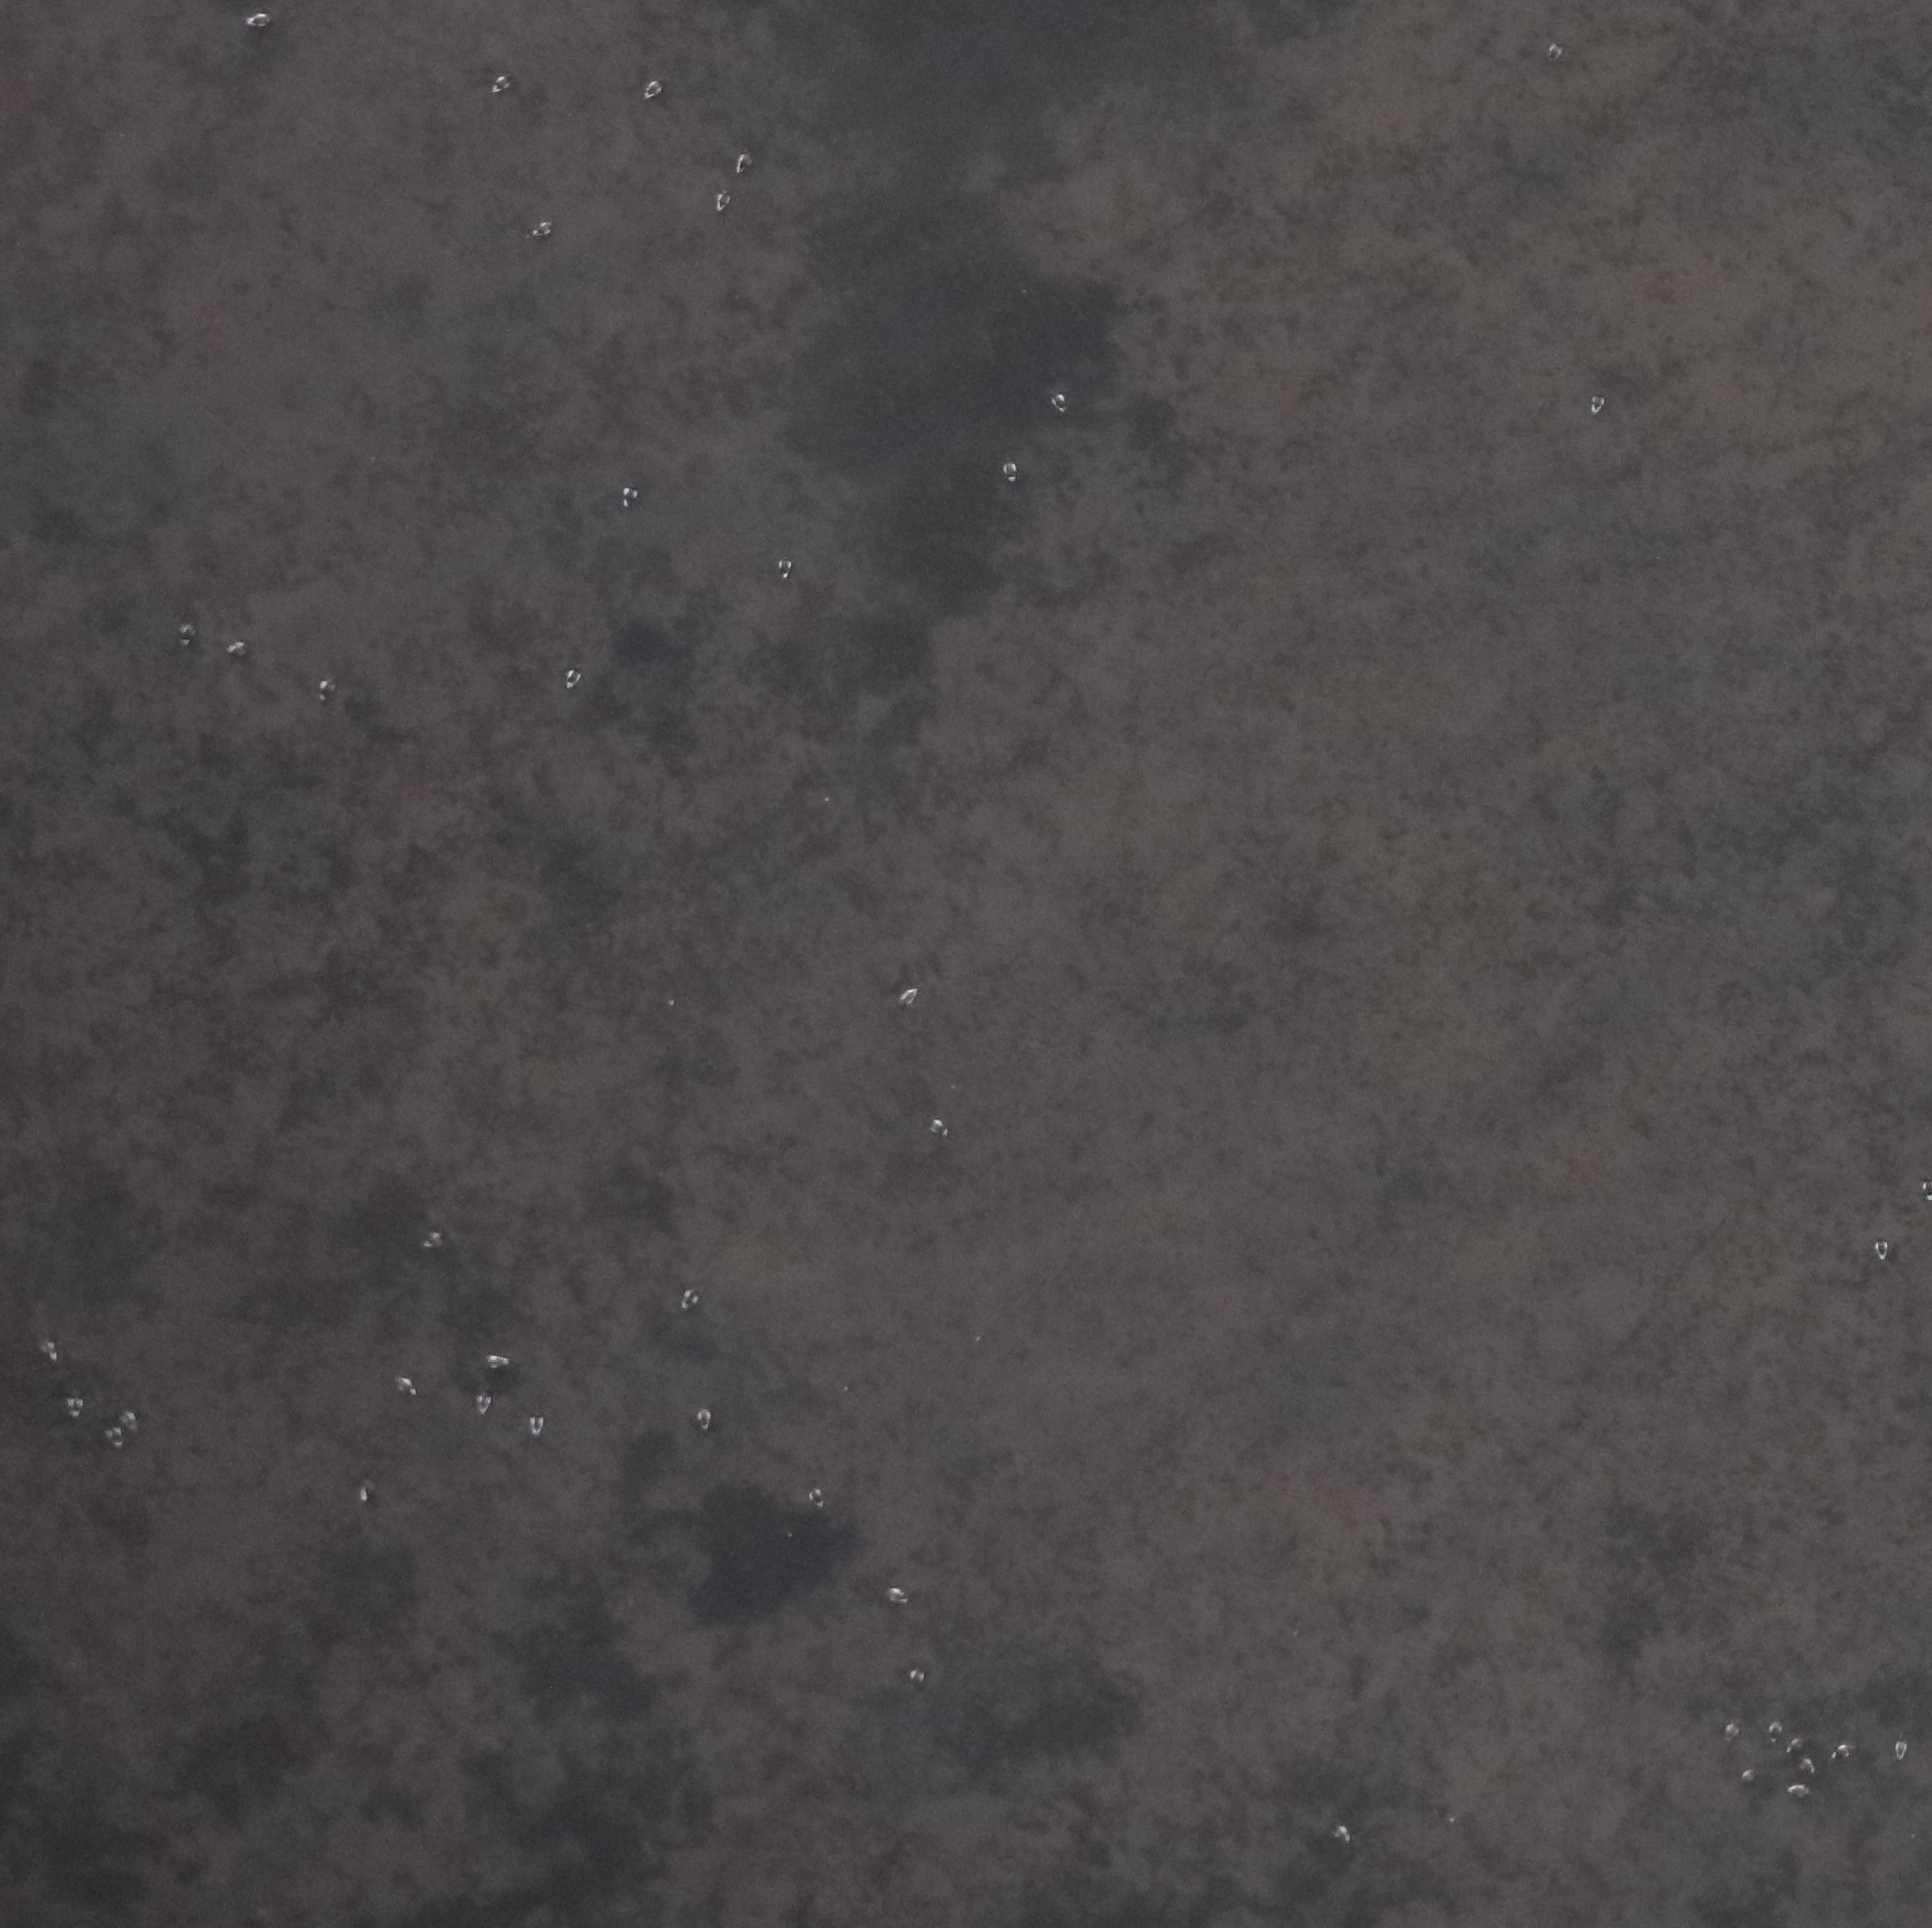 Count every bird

44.